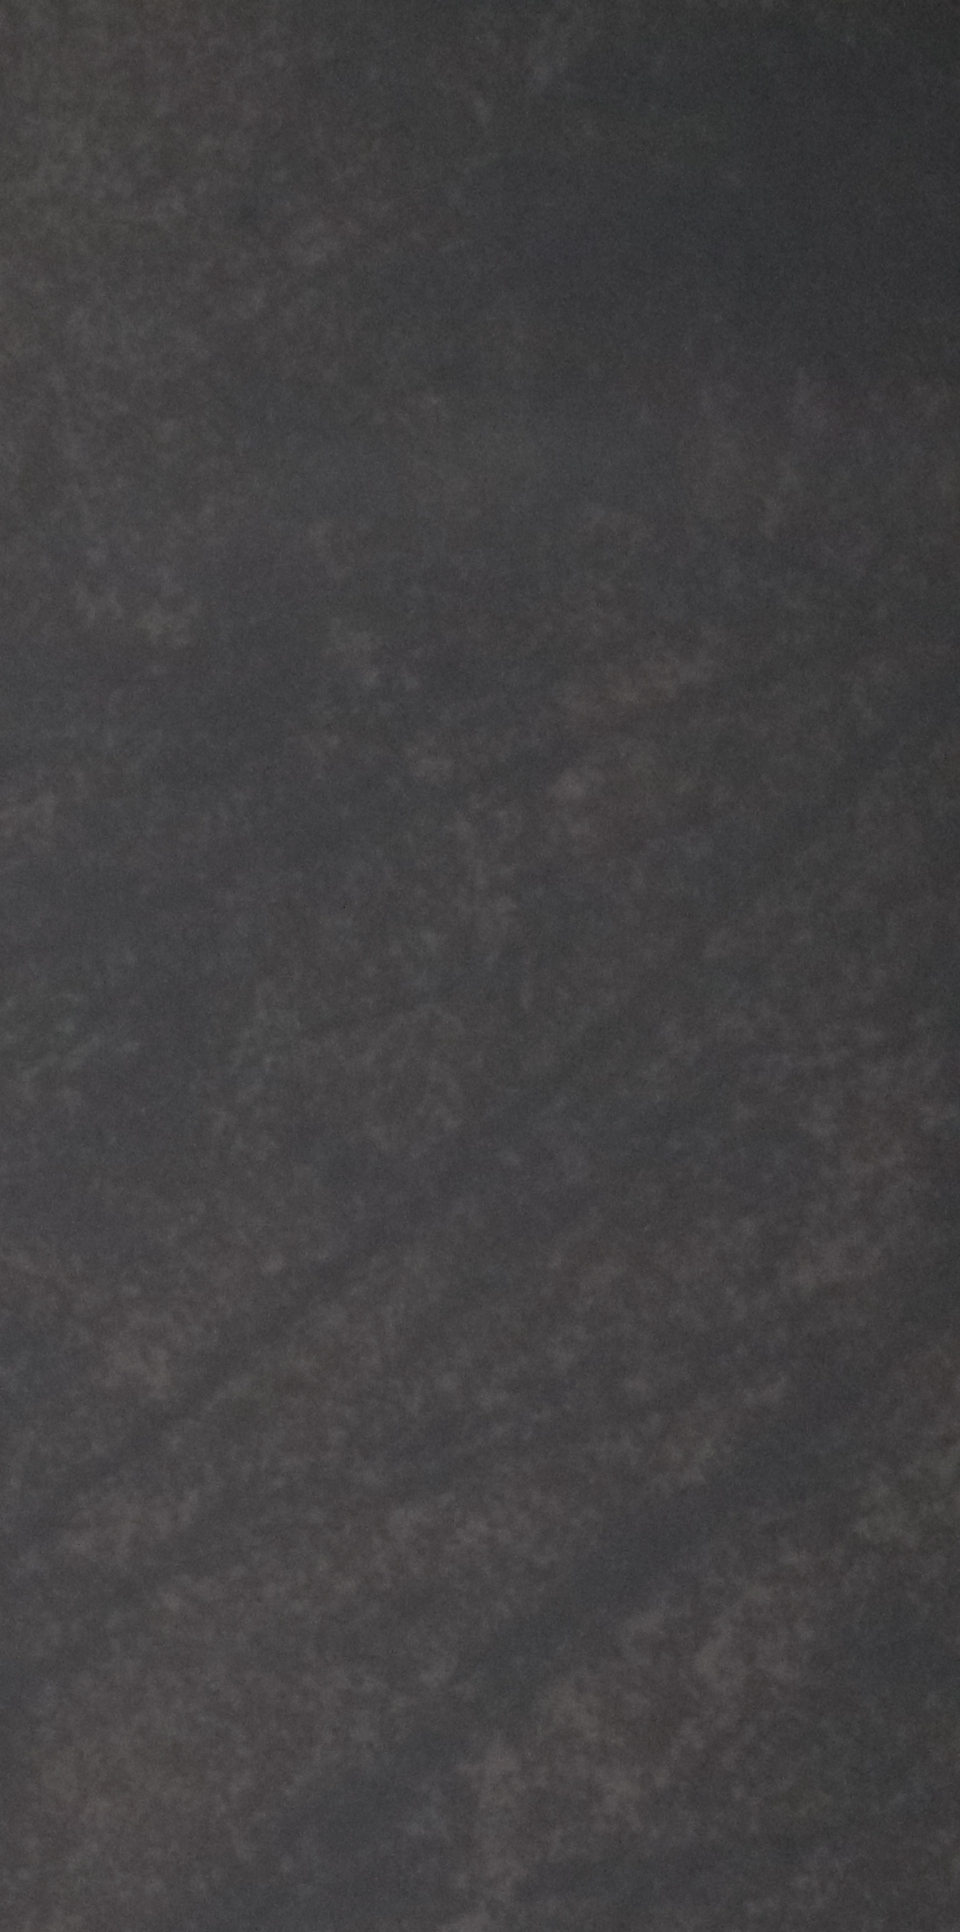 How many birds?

0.